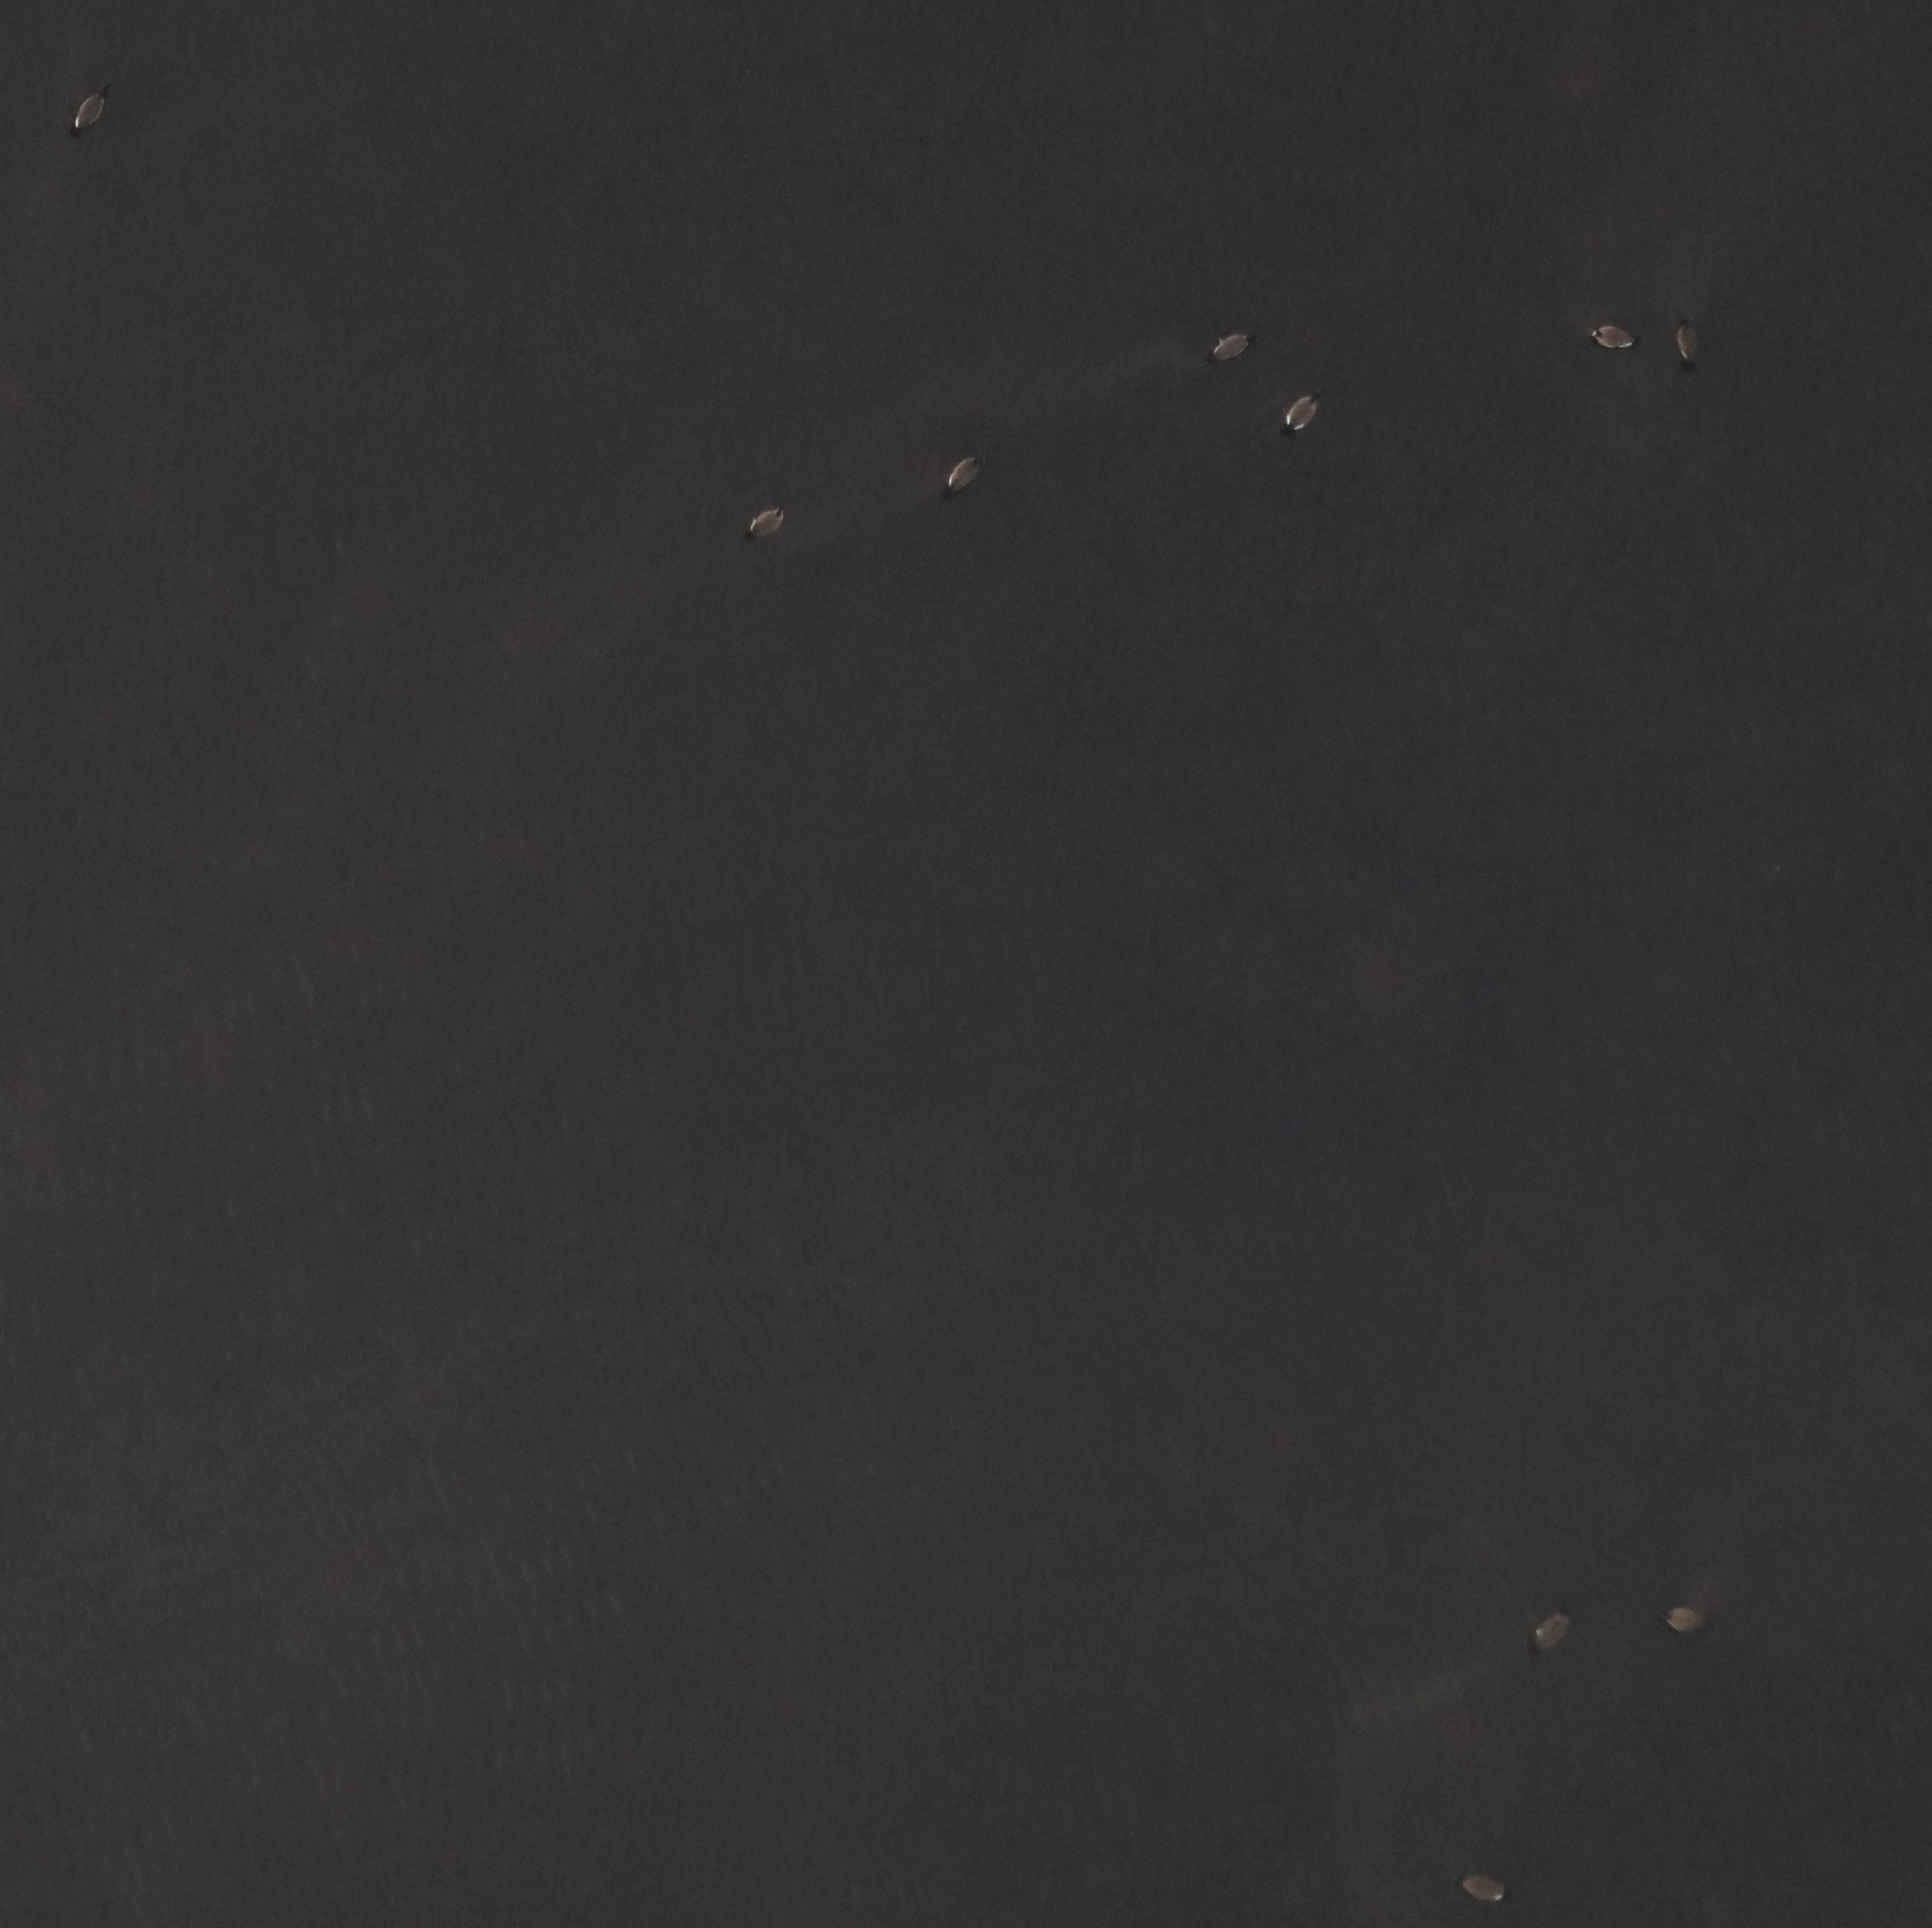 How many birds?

10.